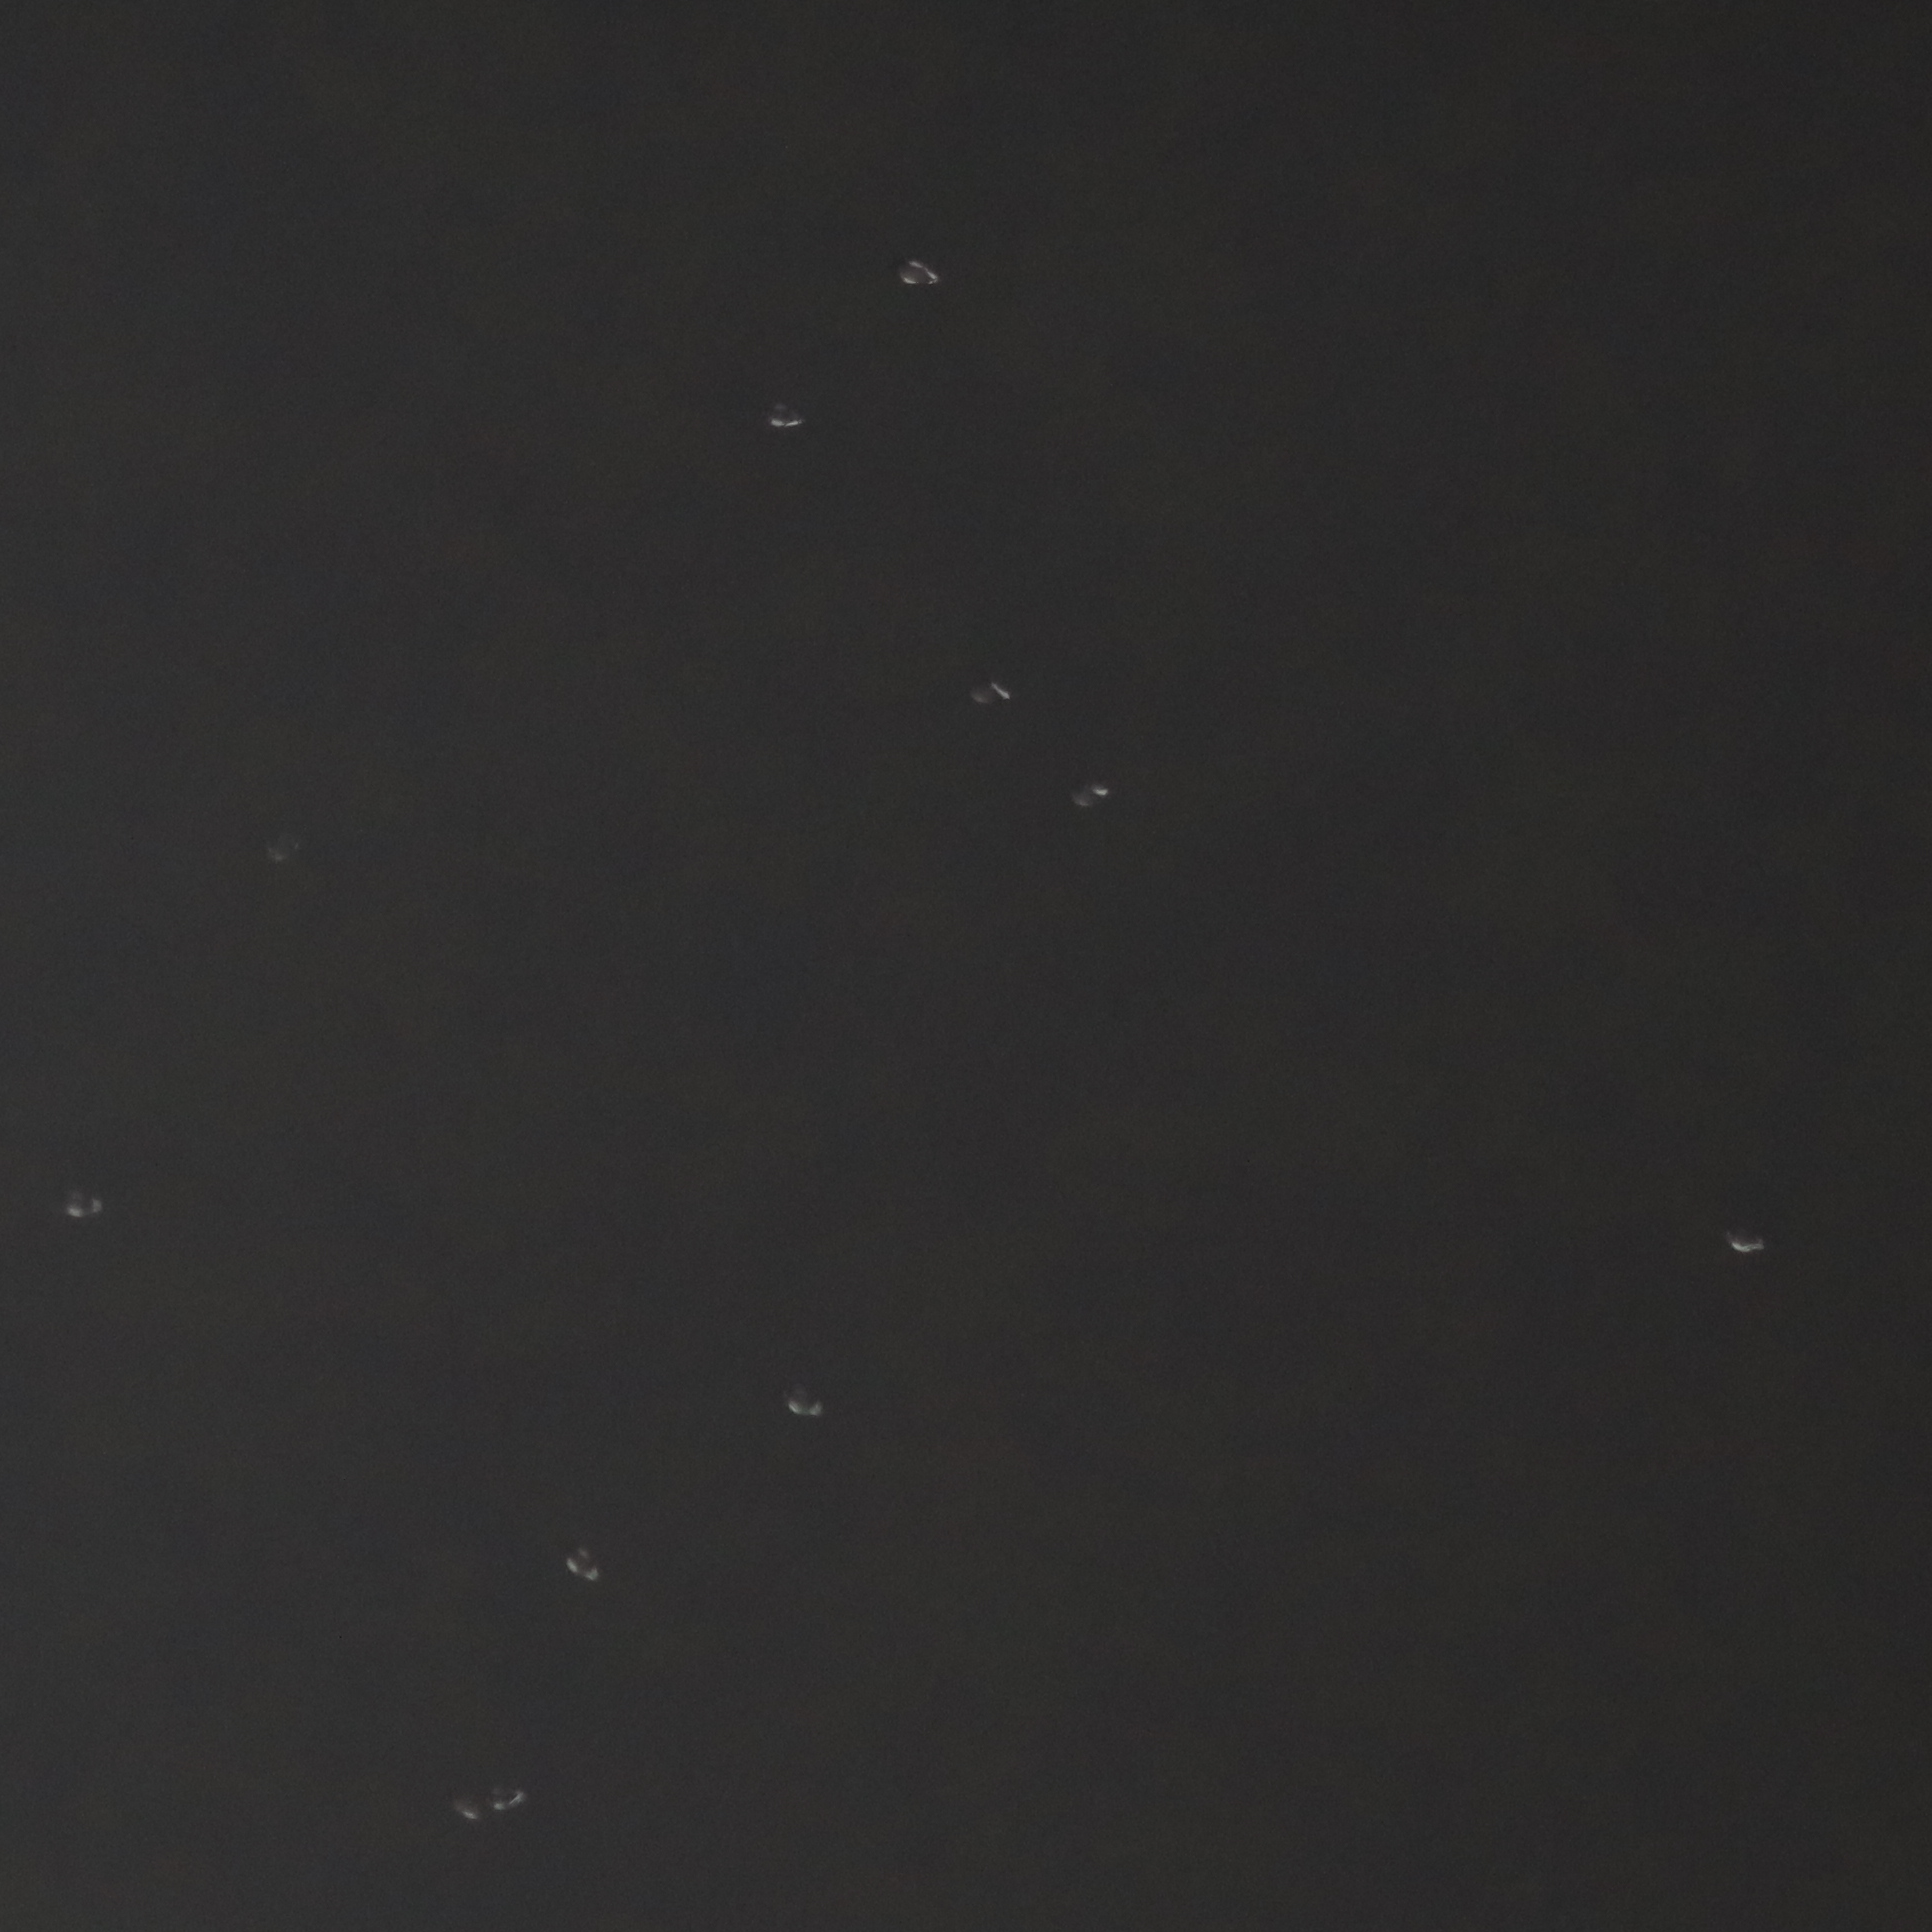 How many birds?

11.